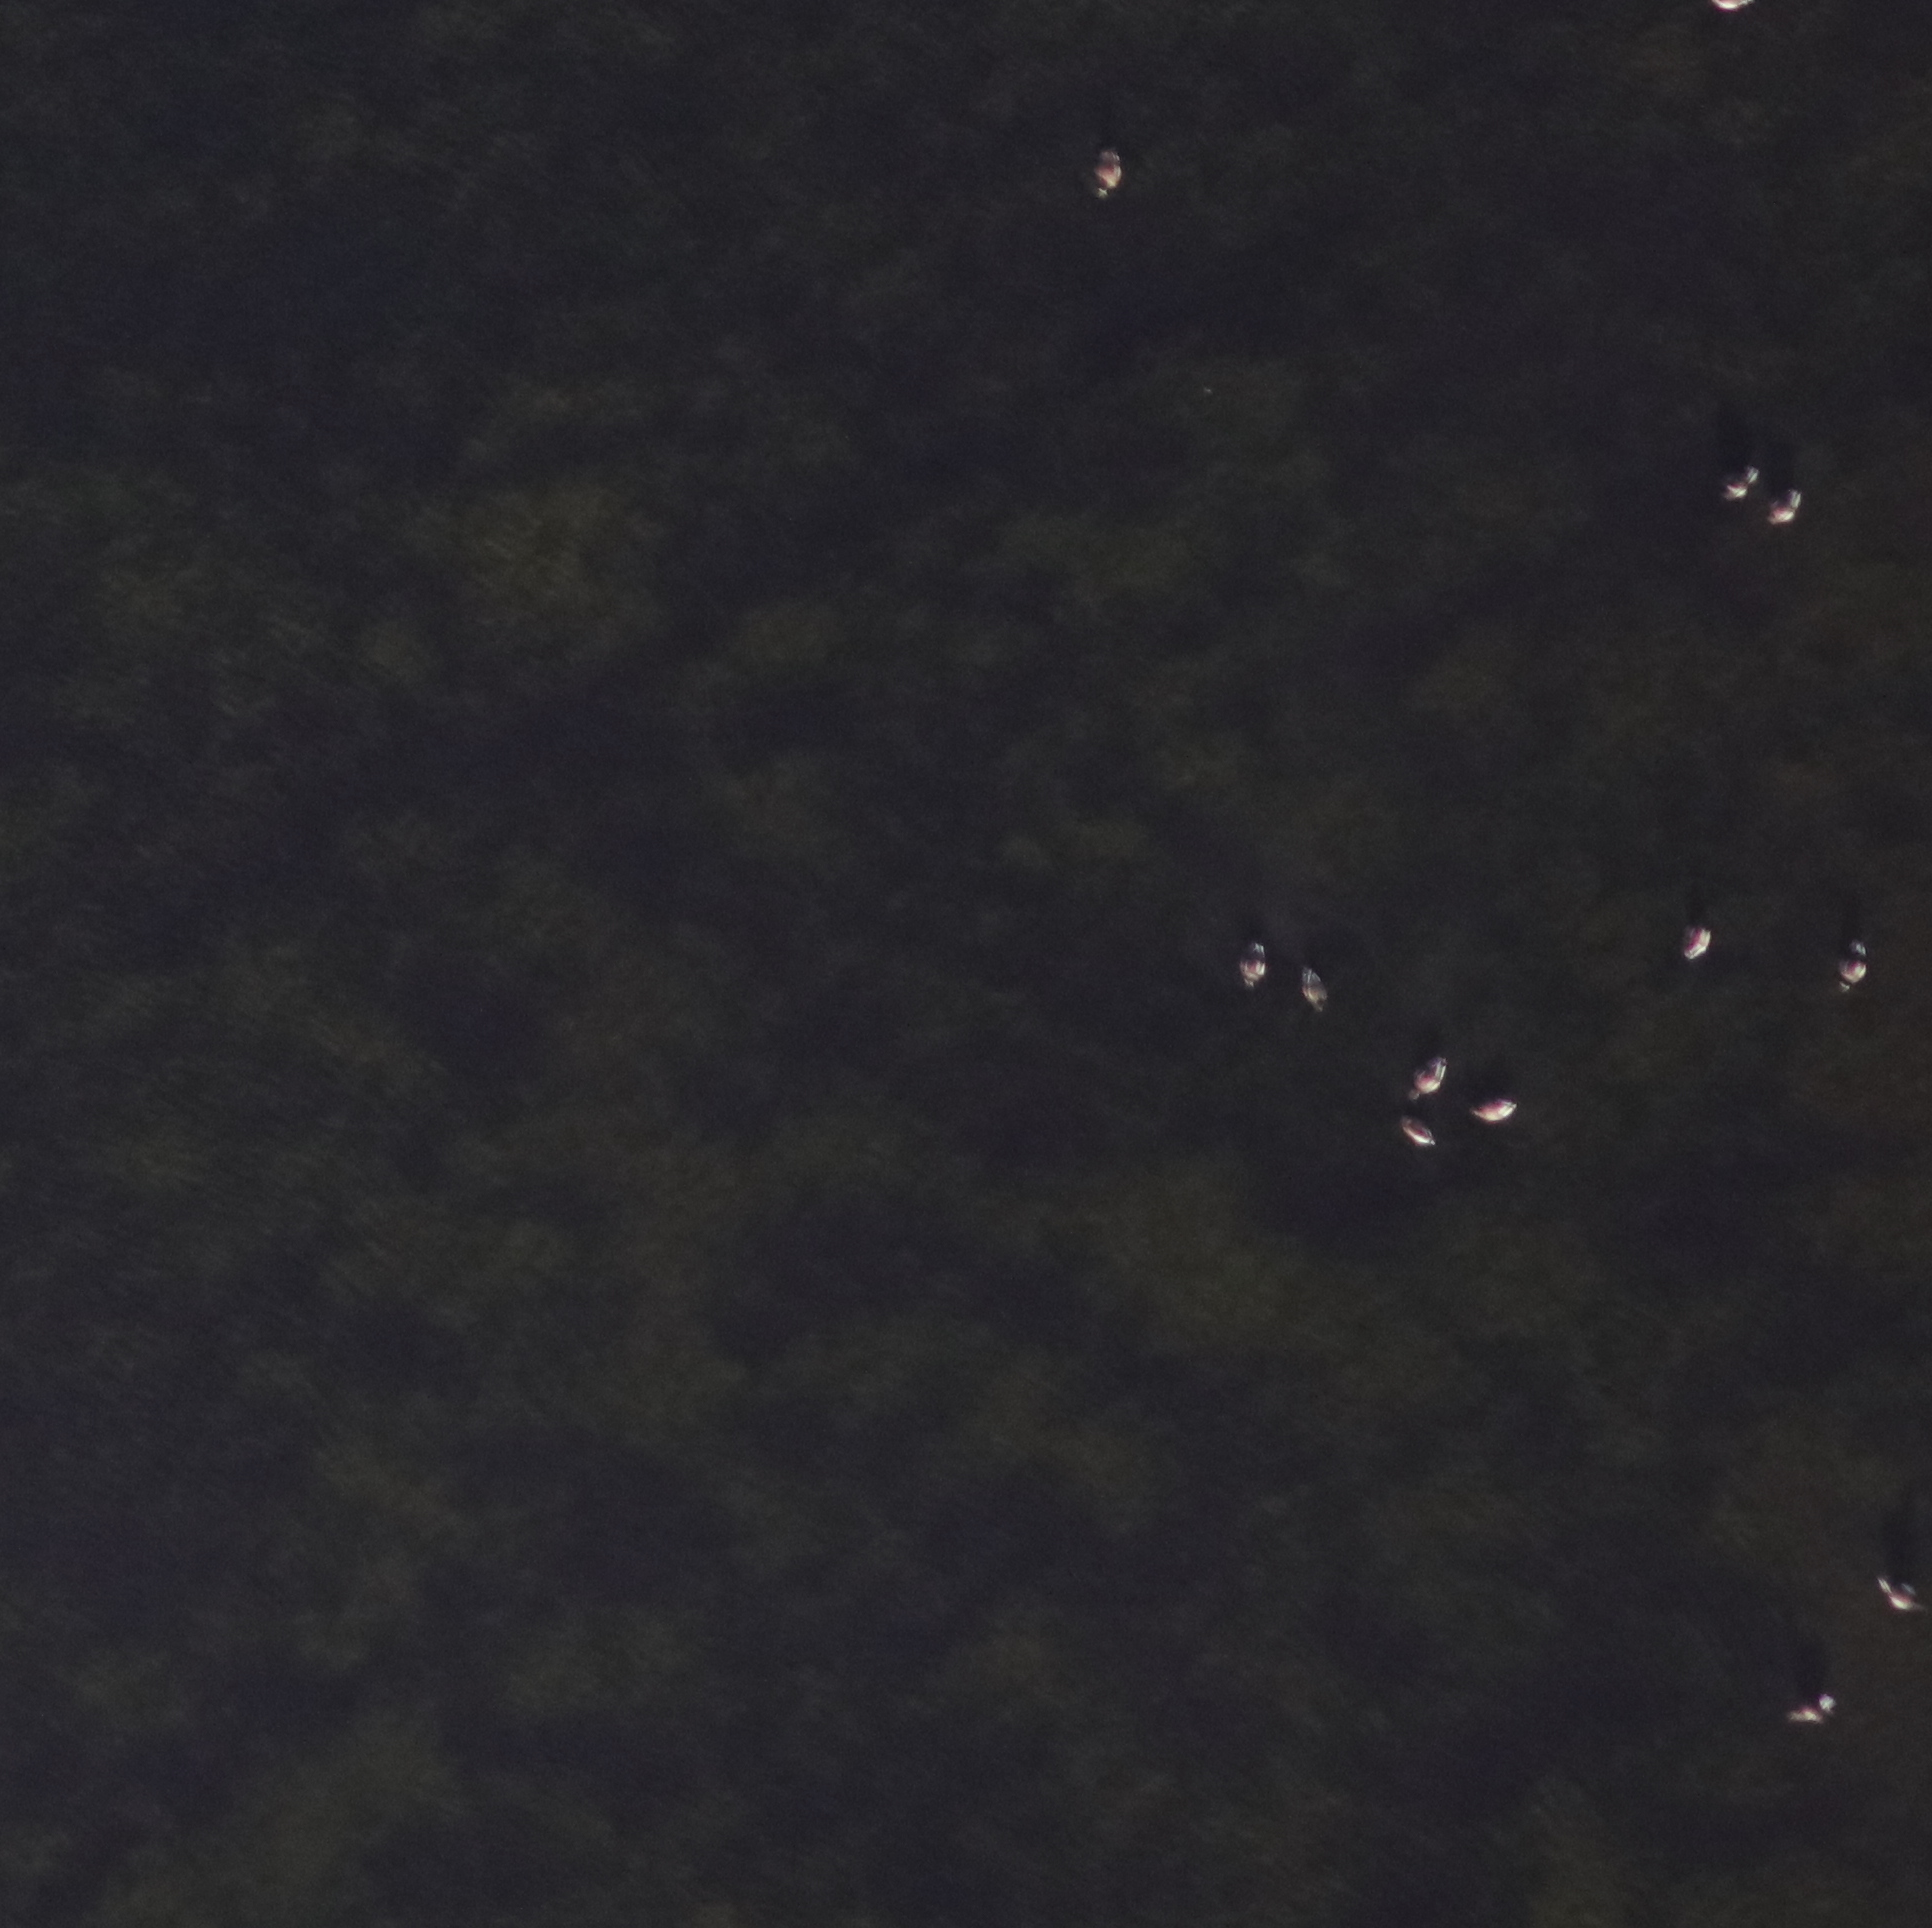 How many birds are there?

12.